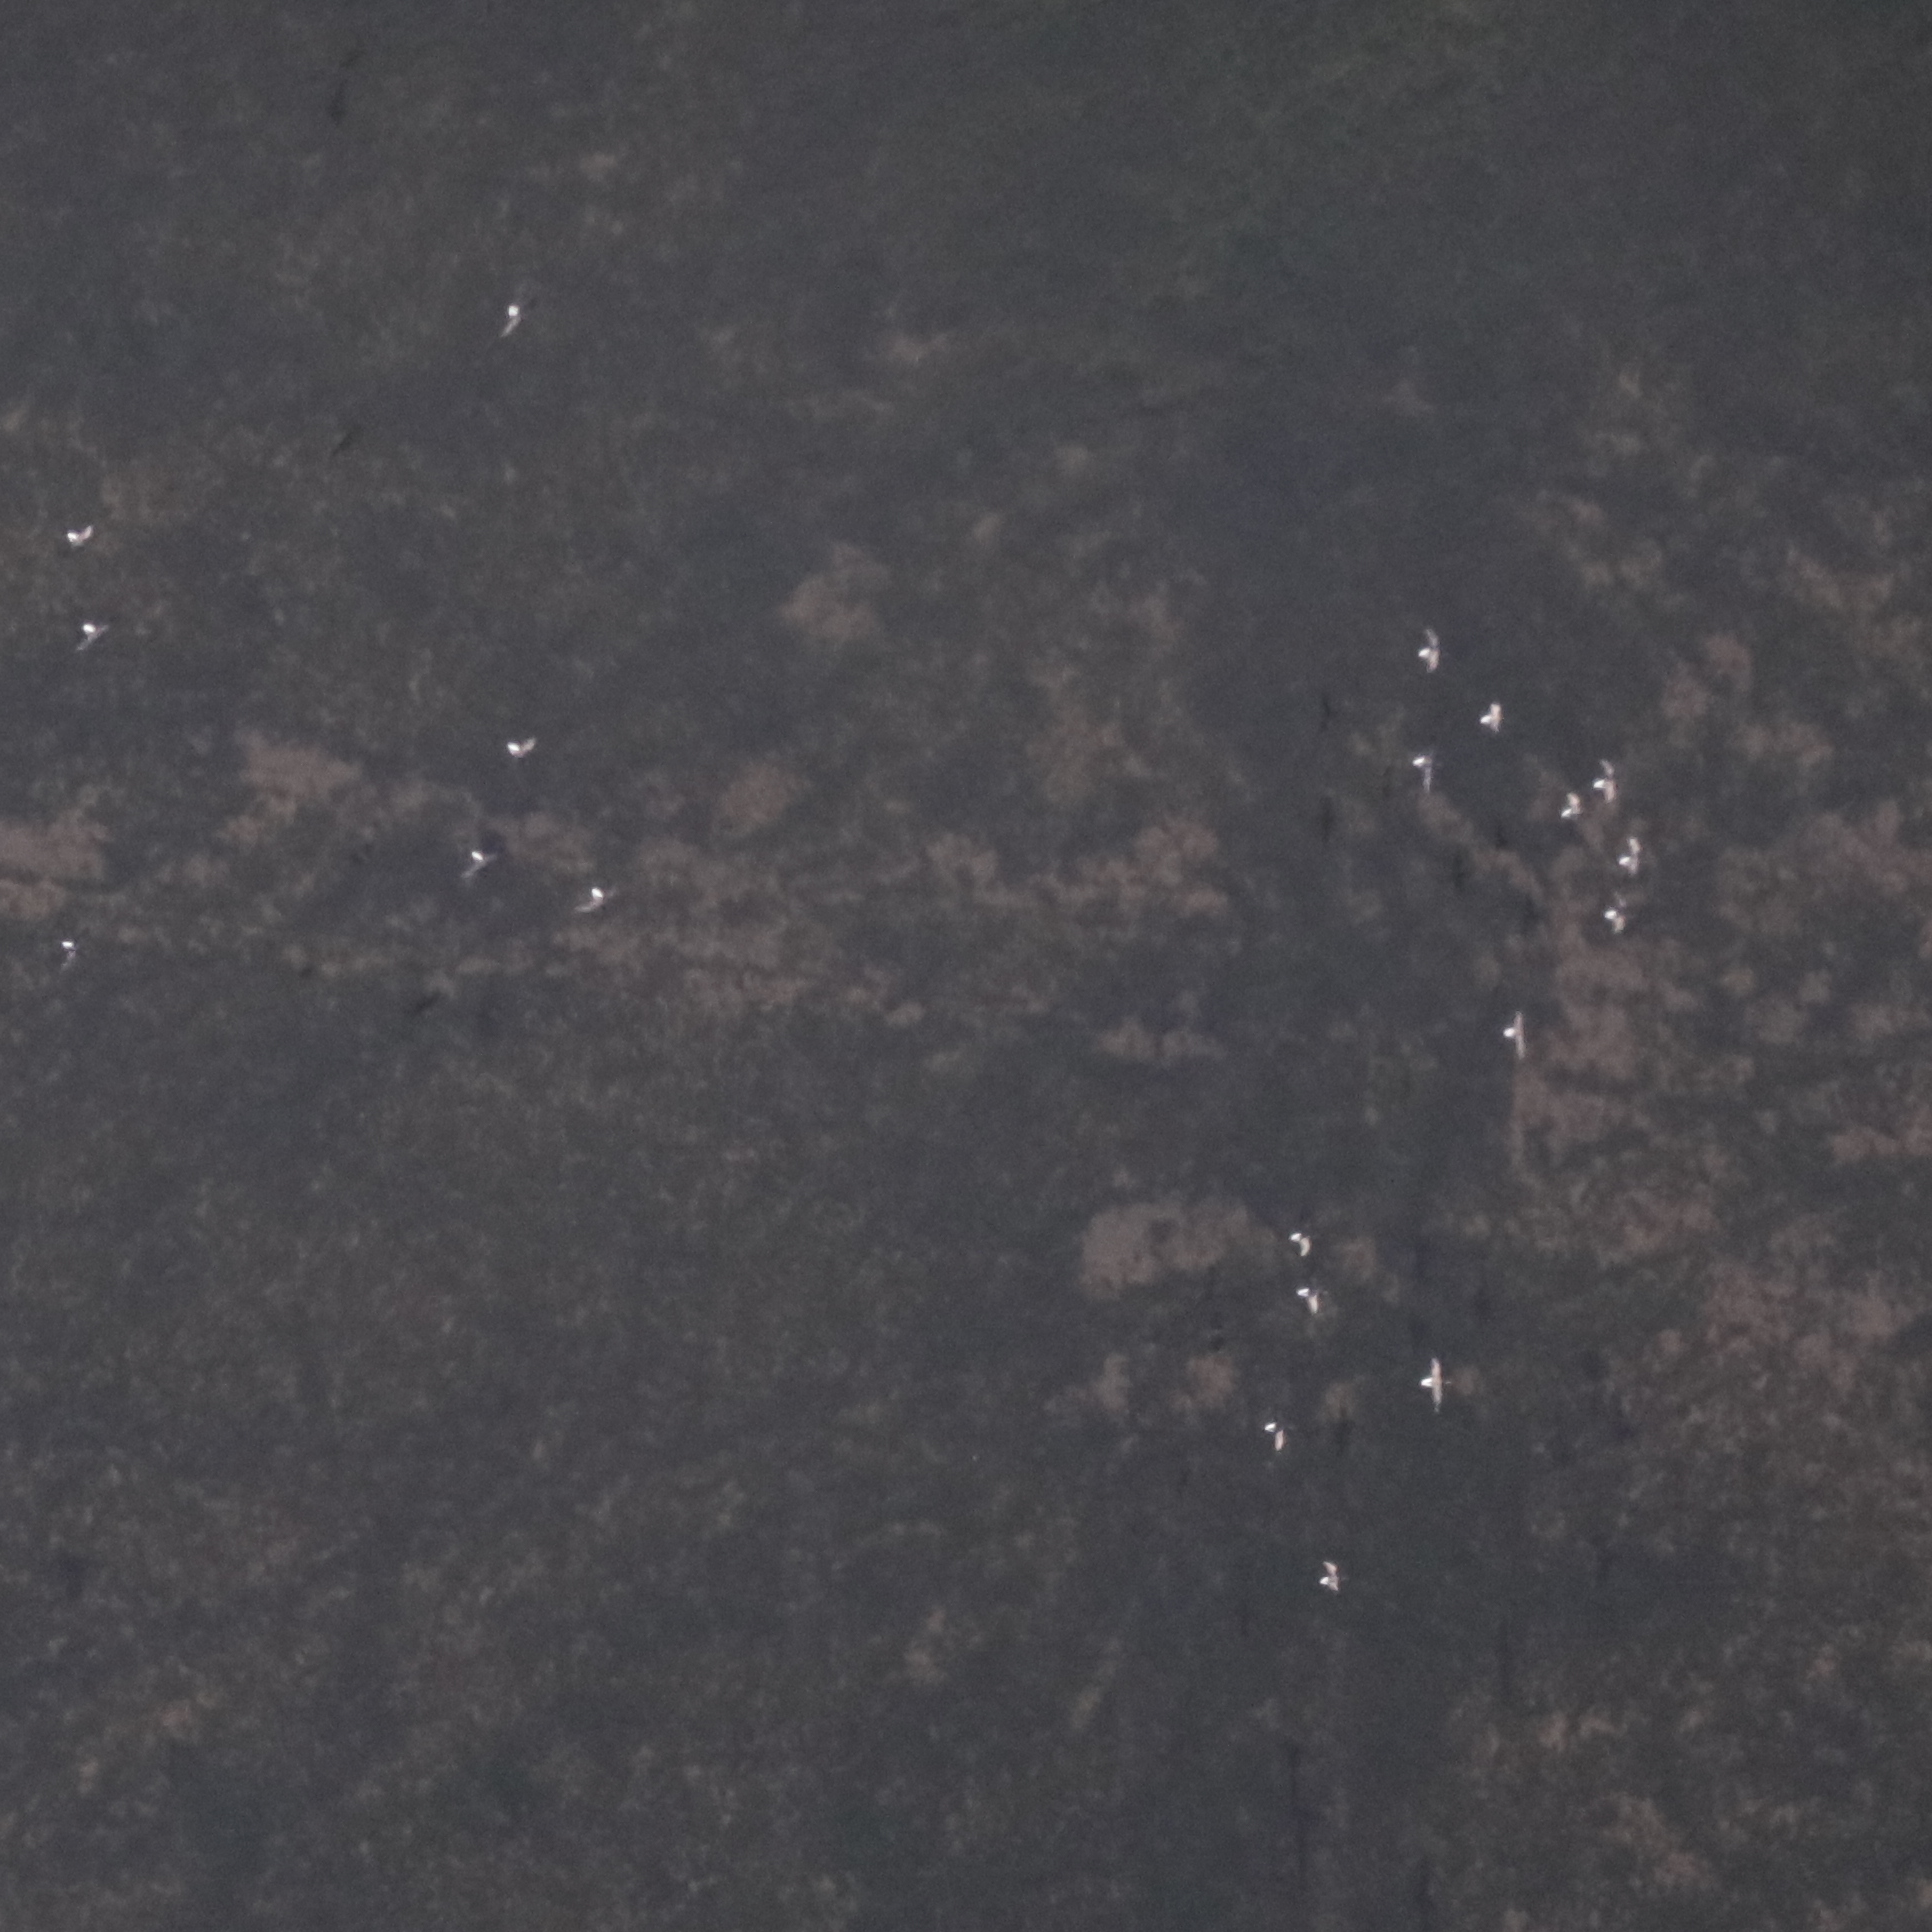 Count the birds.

20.